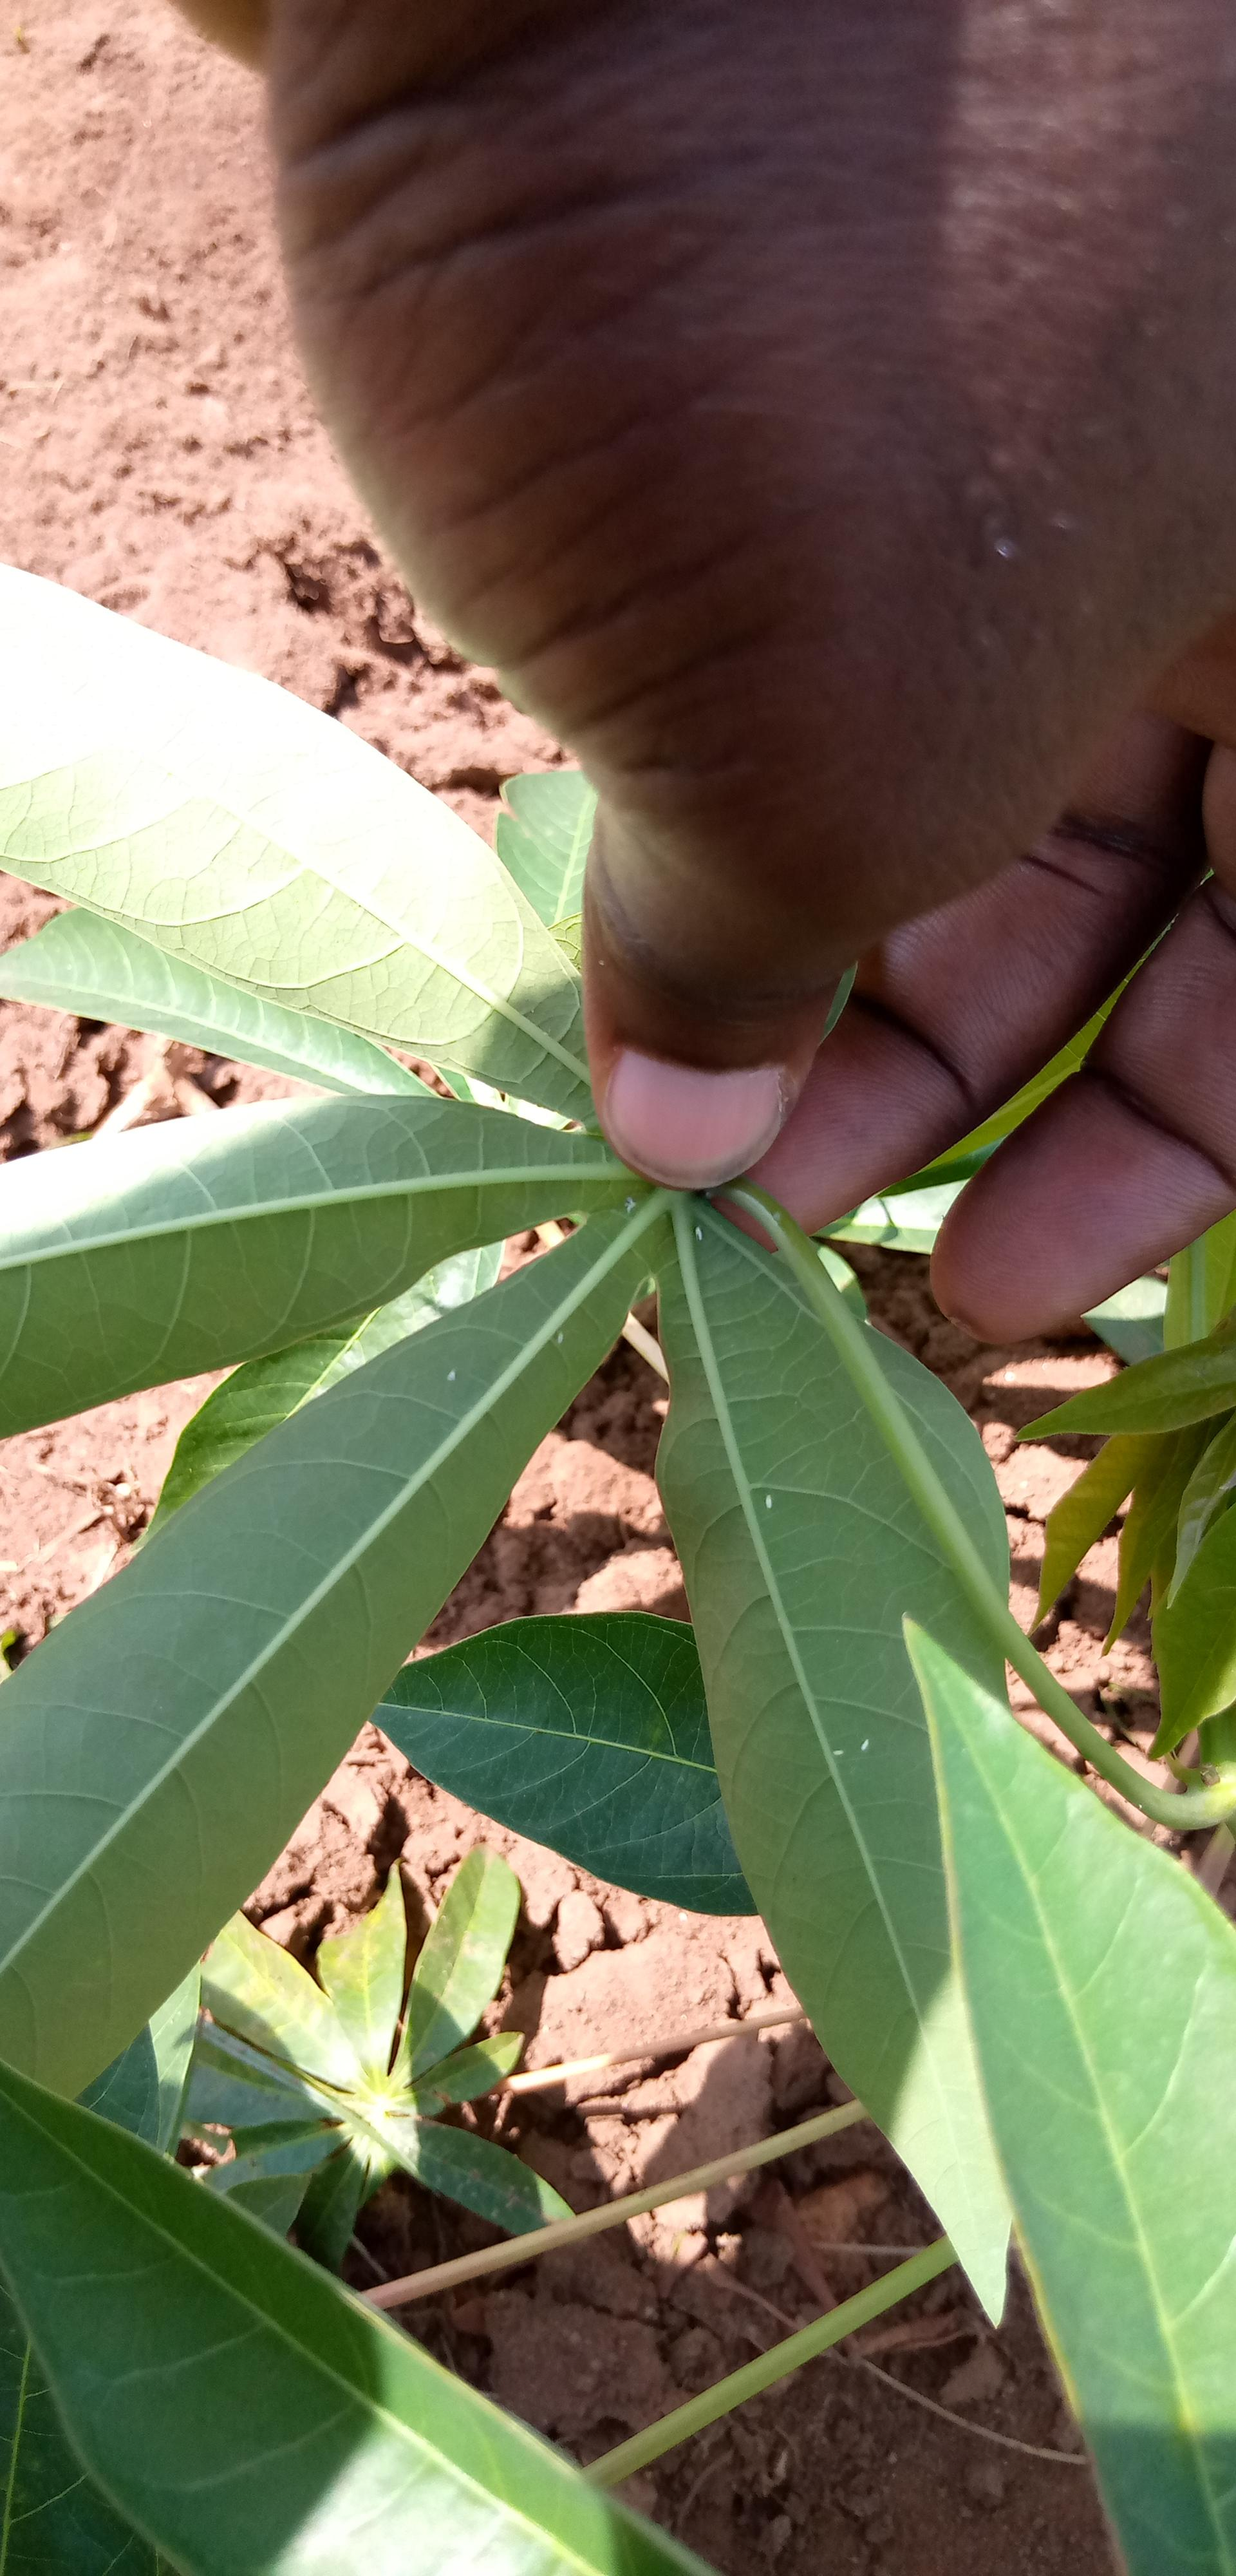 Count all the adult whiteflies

7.